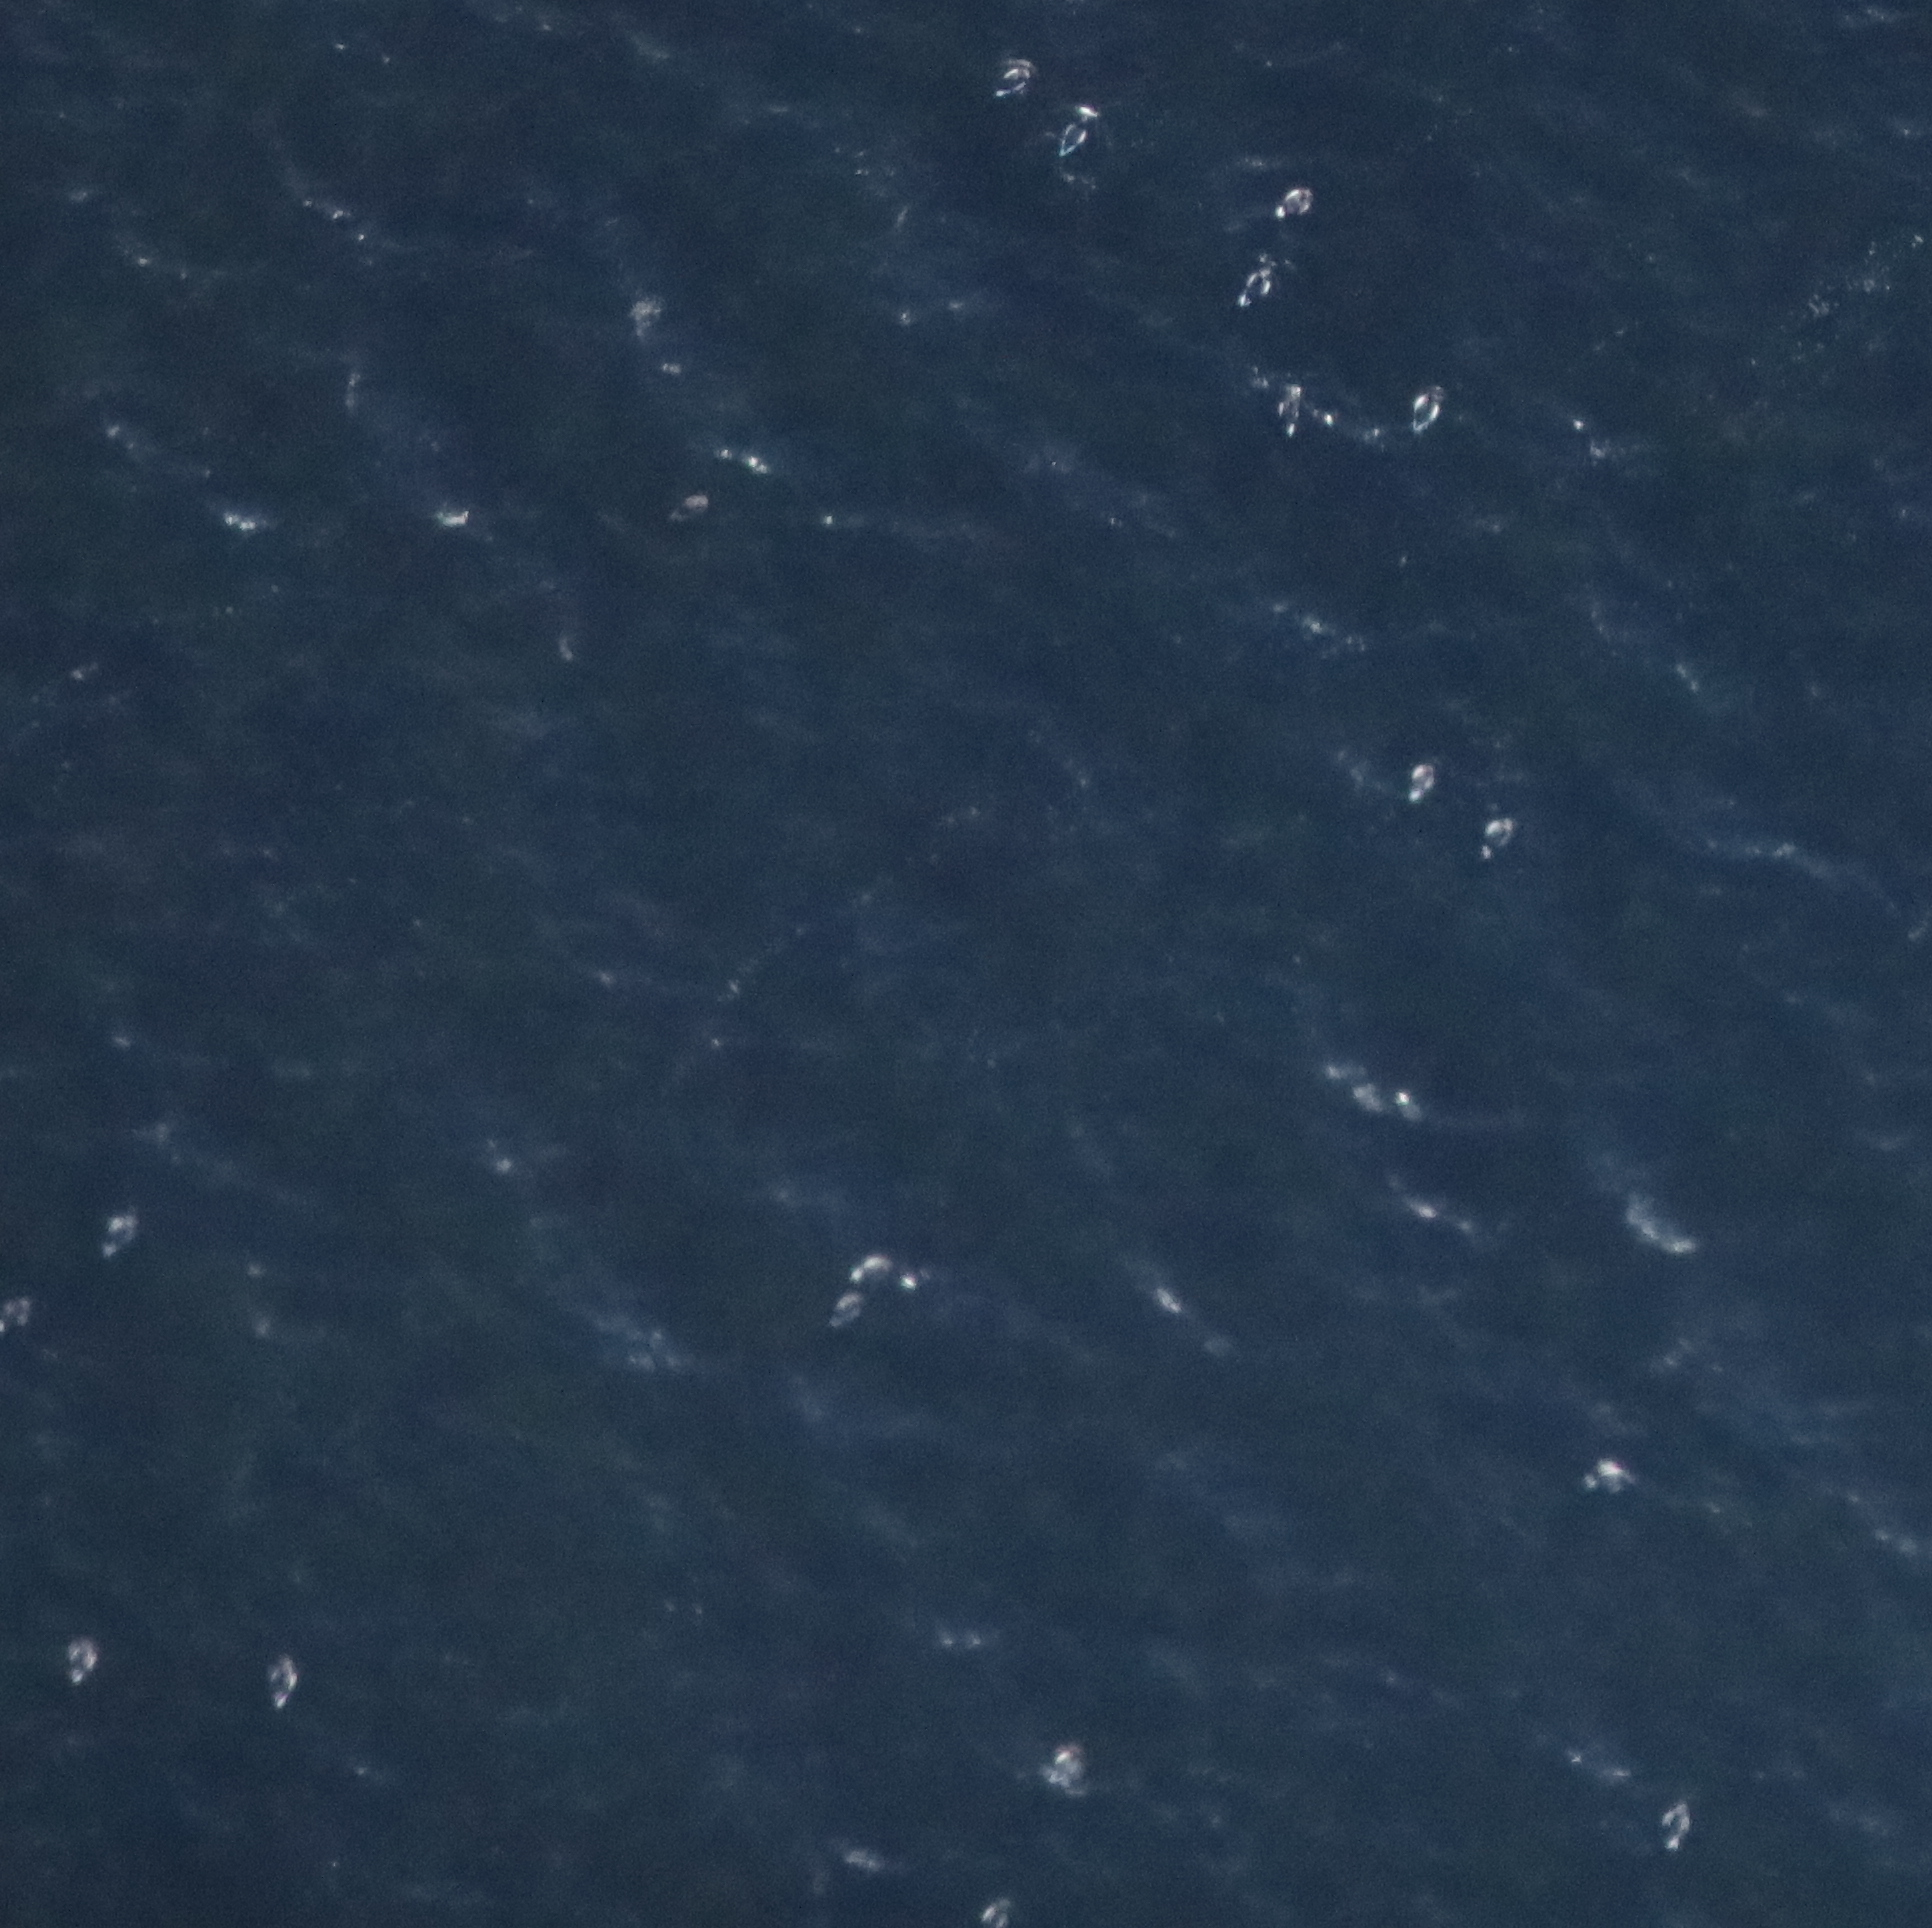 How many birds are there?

18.